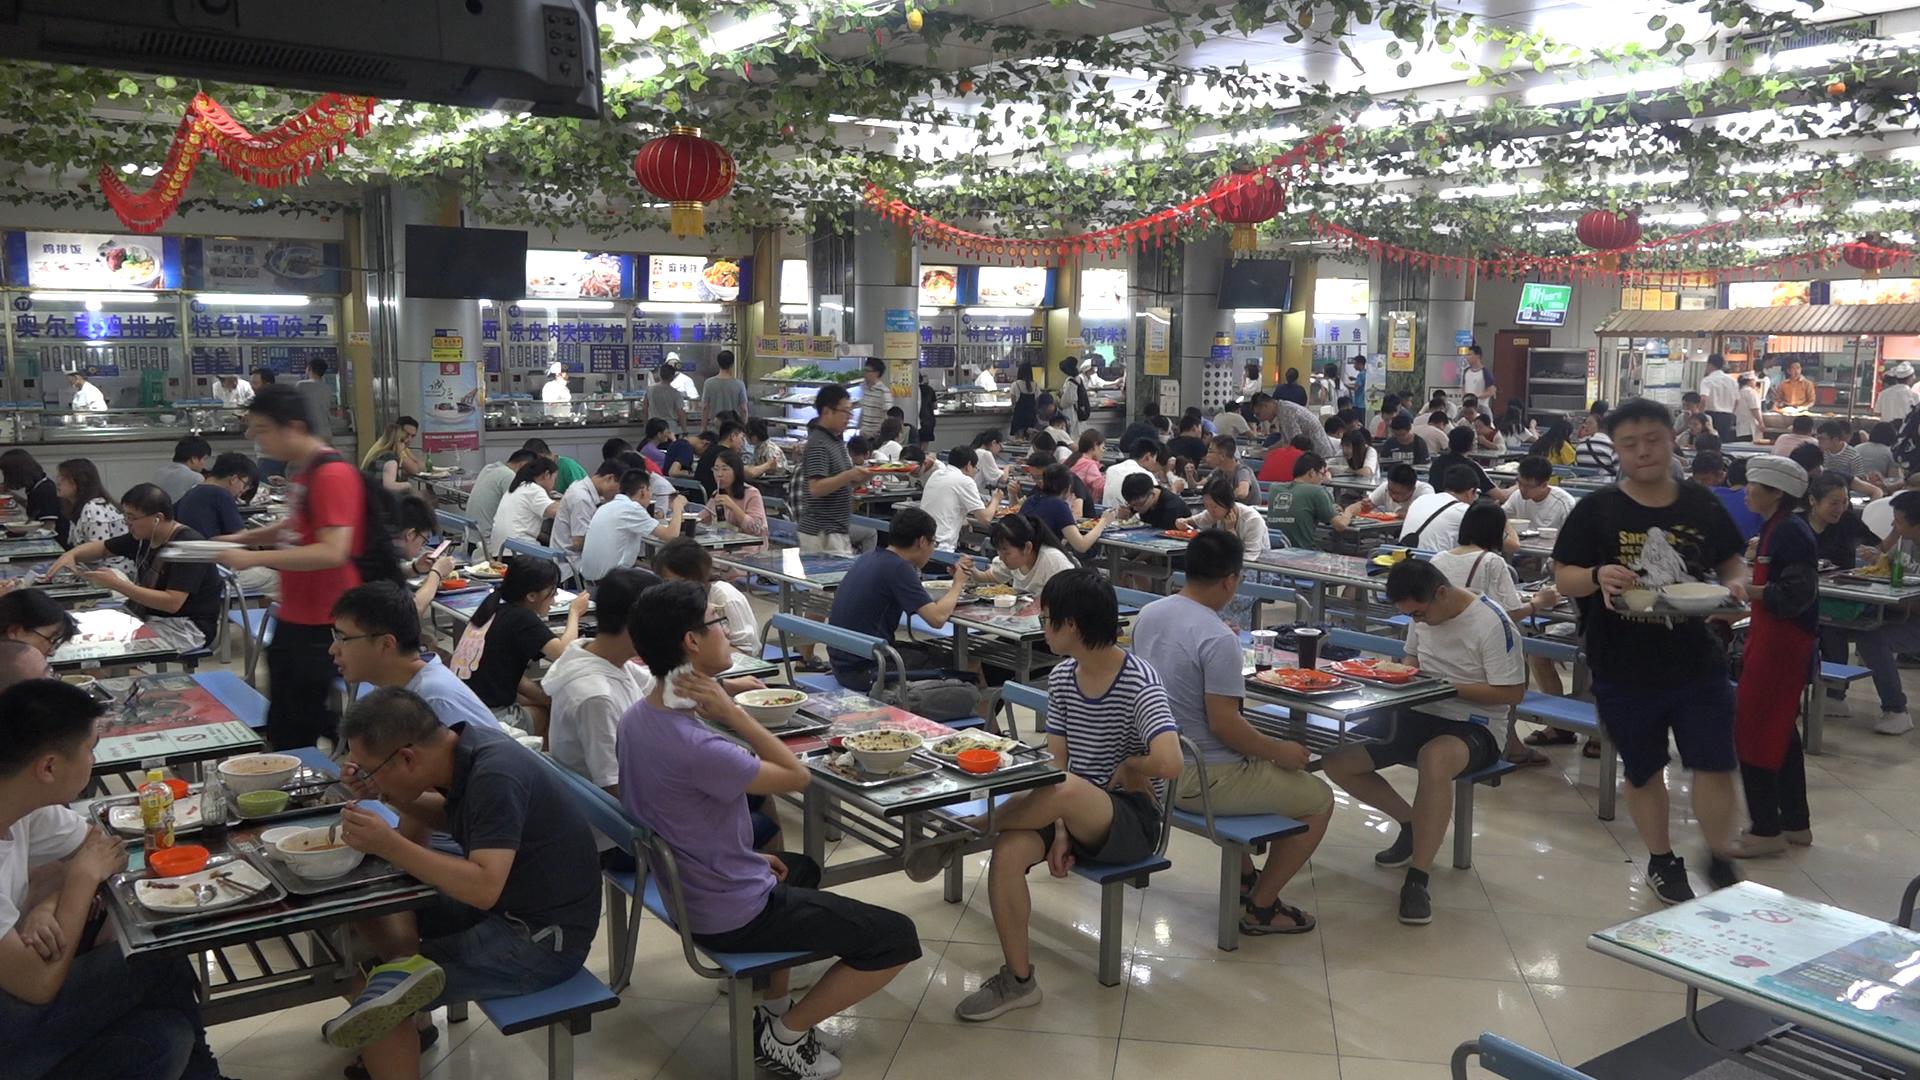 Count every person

134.